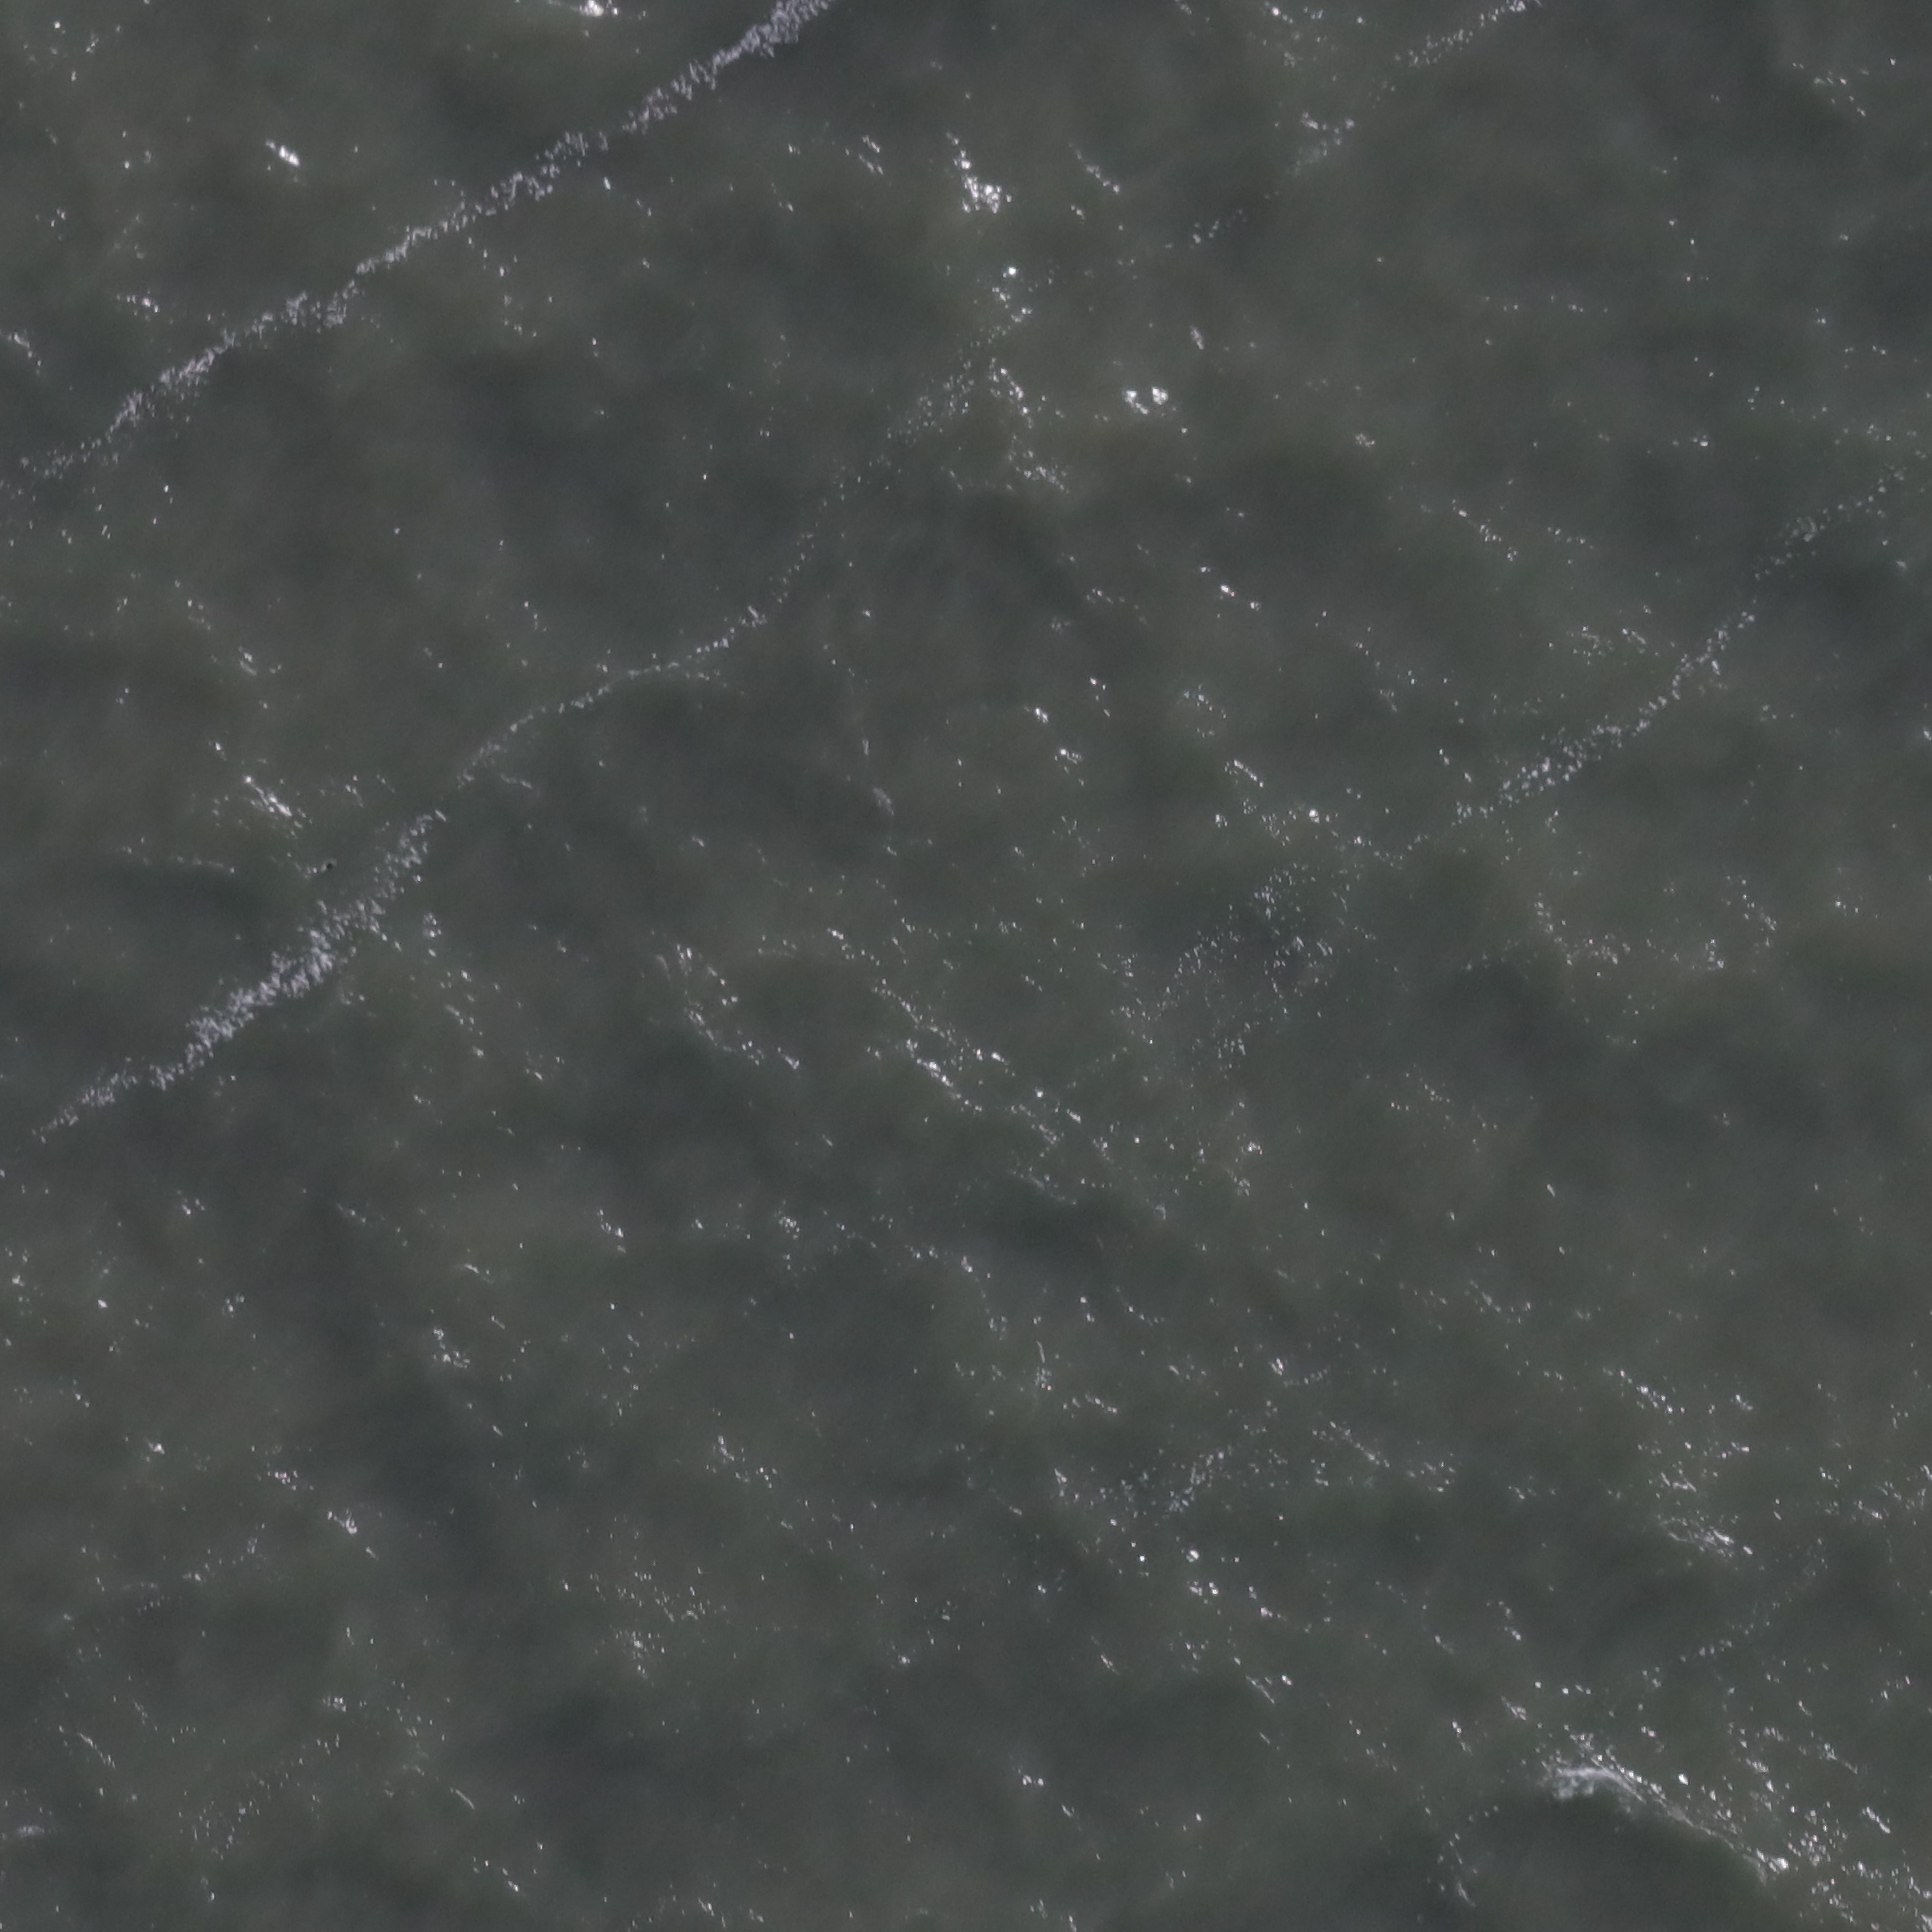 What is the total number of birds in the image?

0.